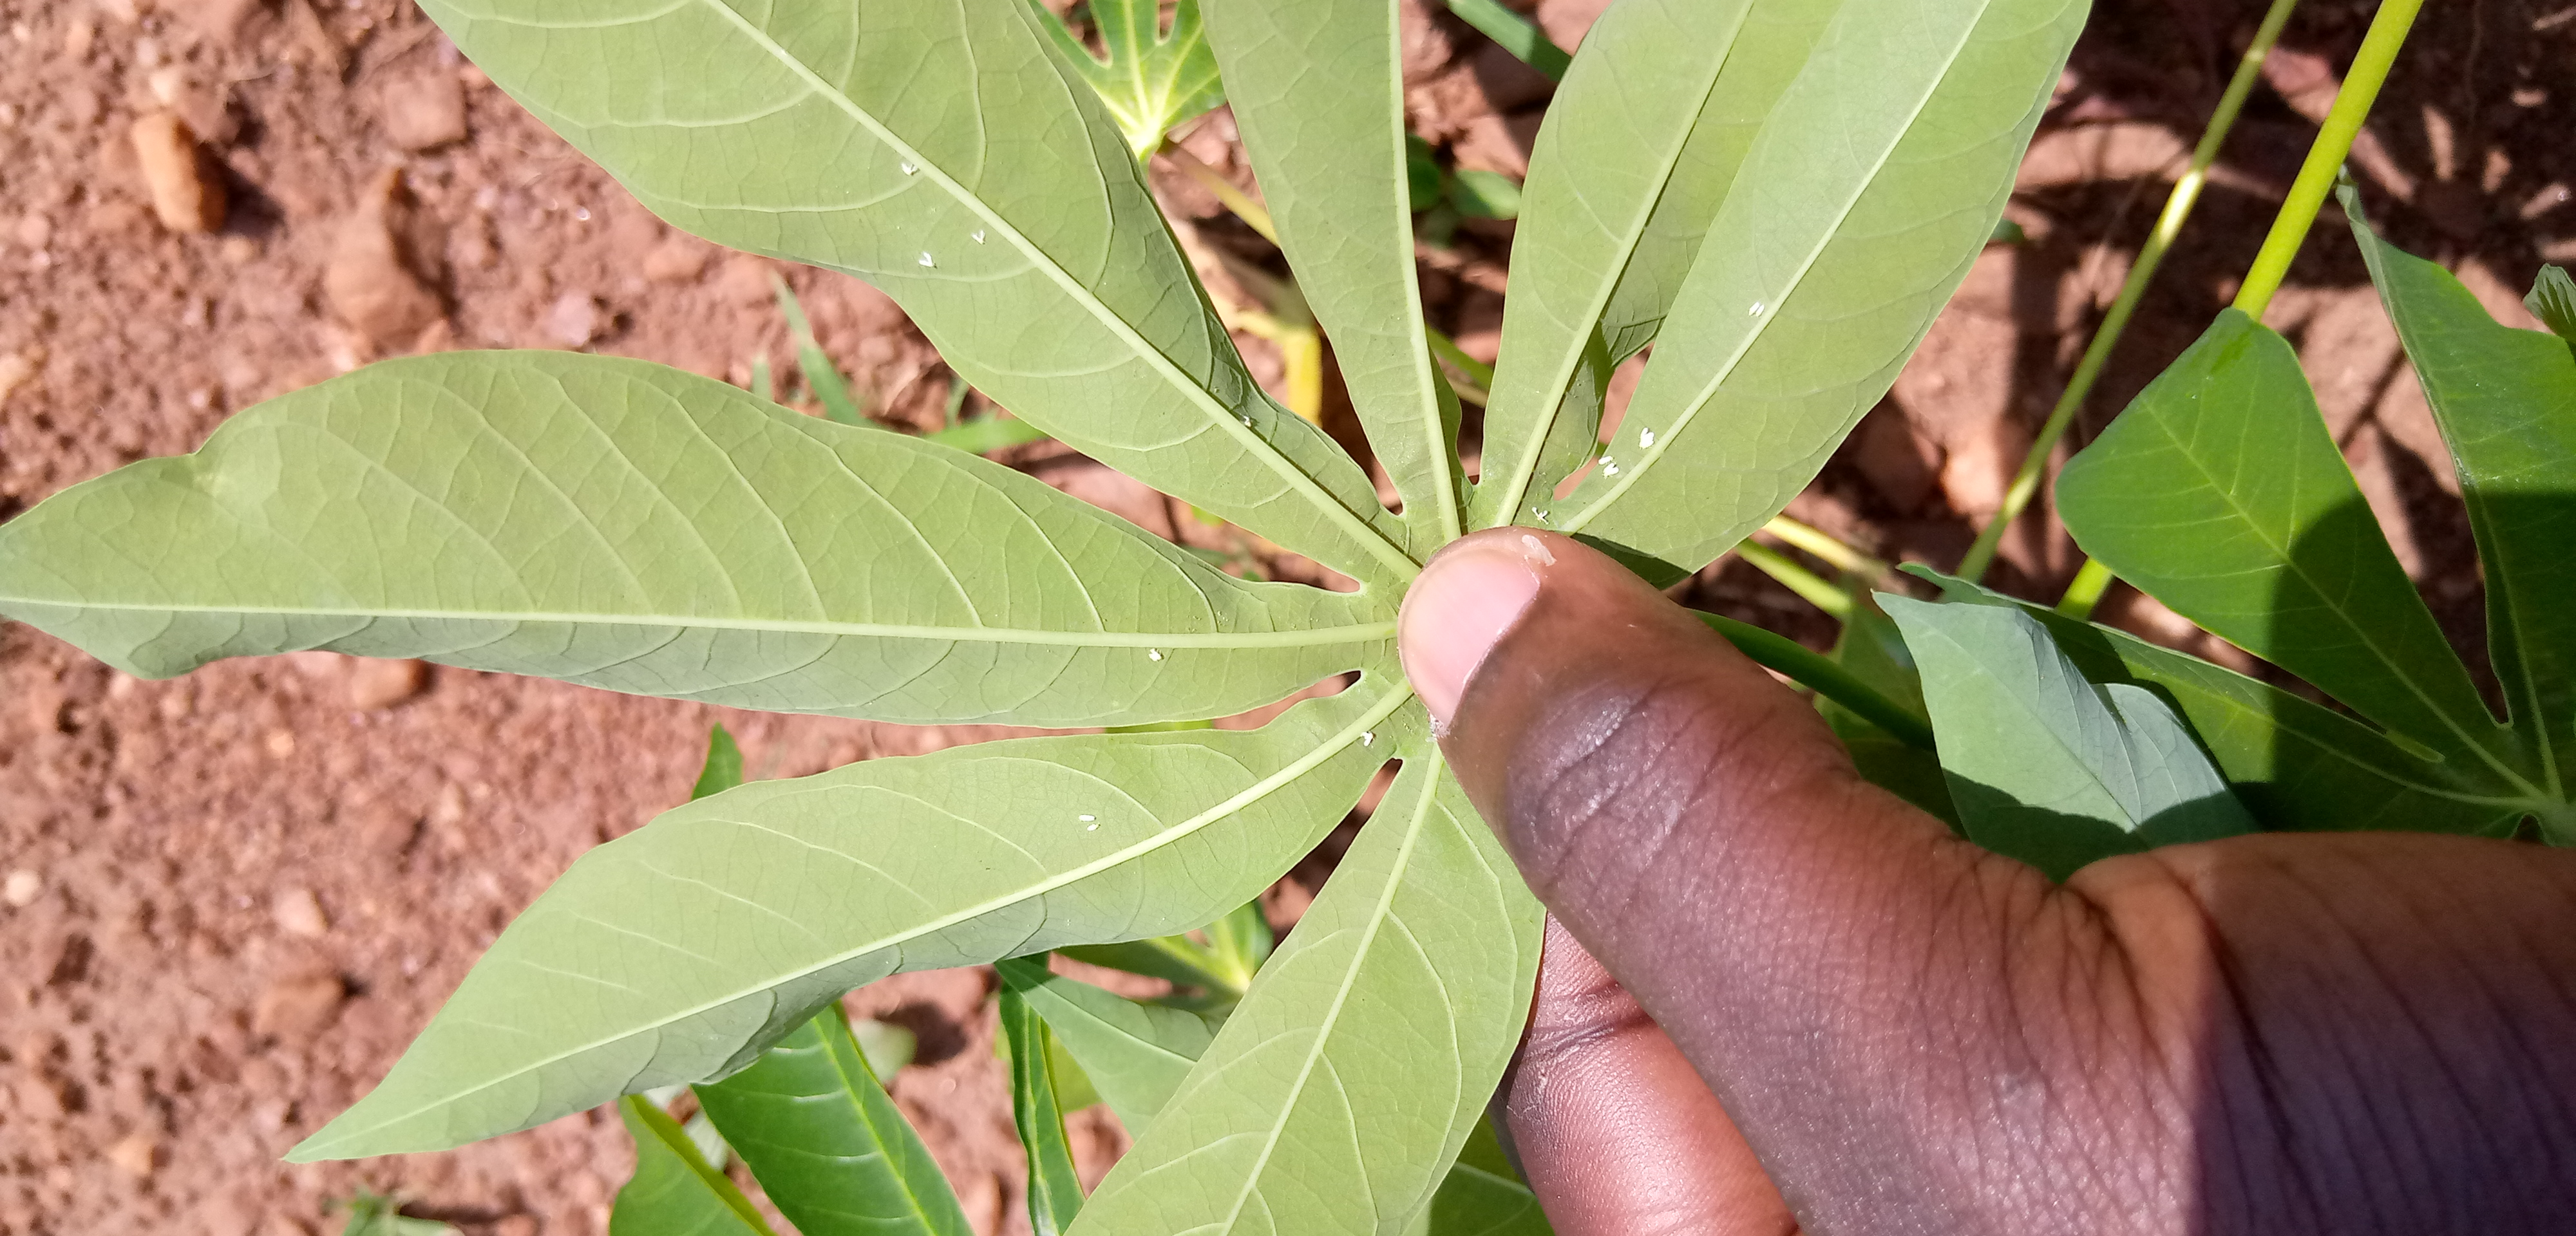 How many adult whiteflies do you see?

15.